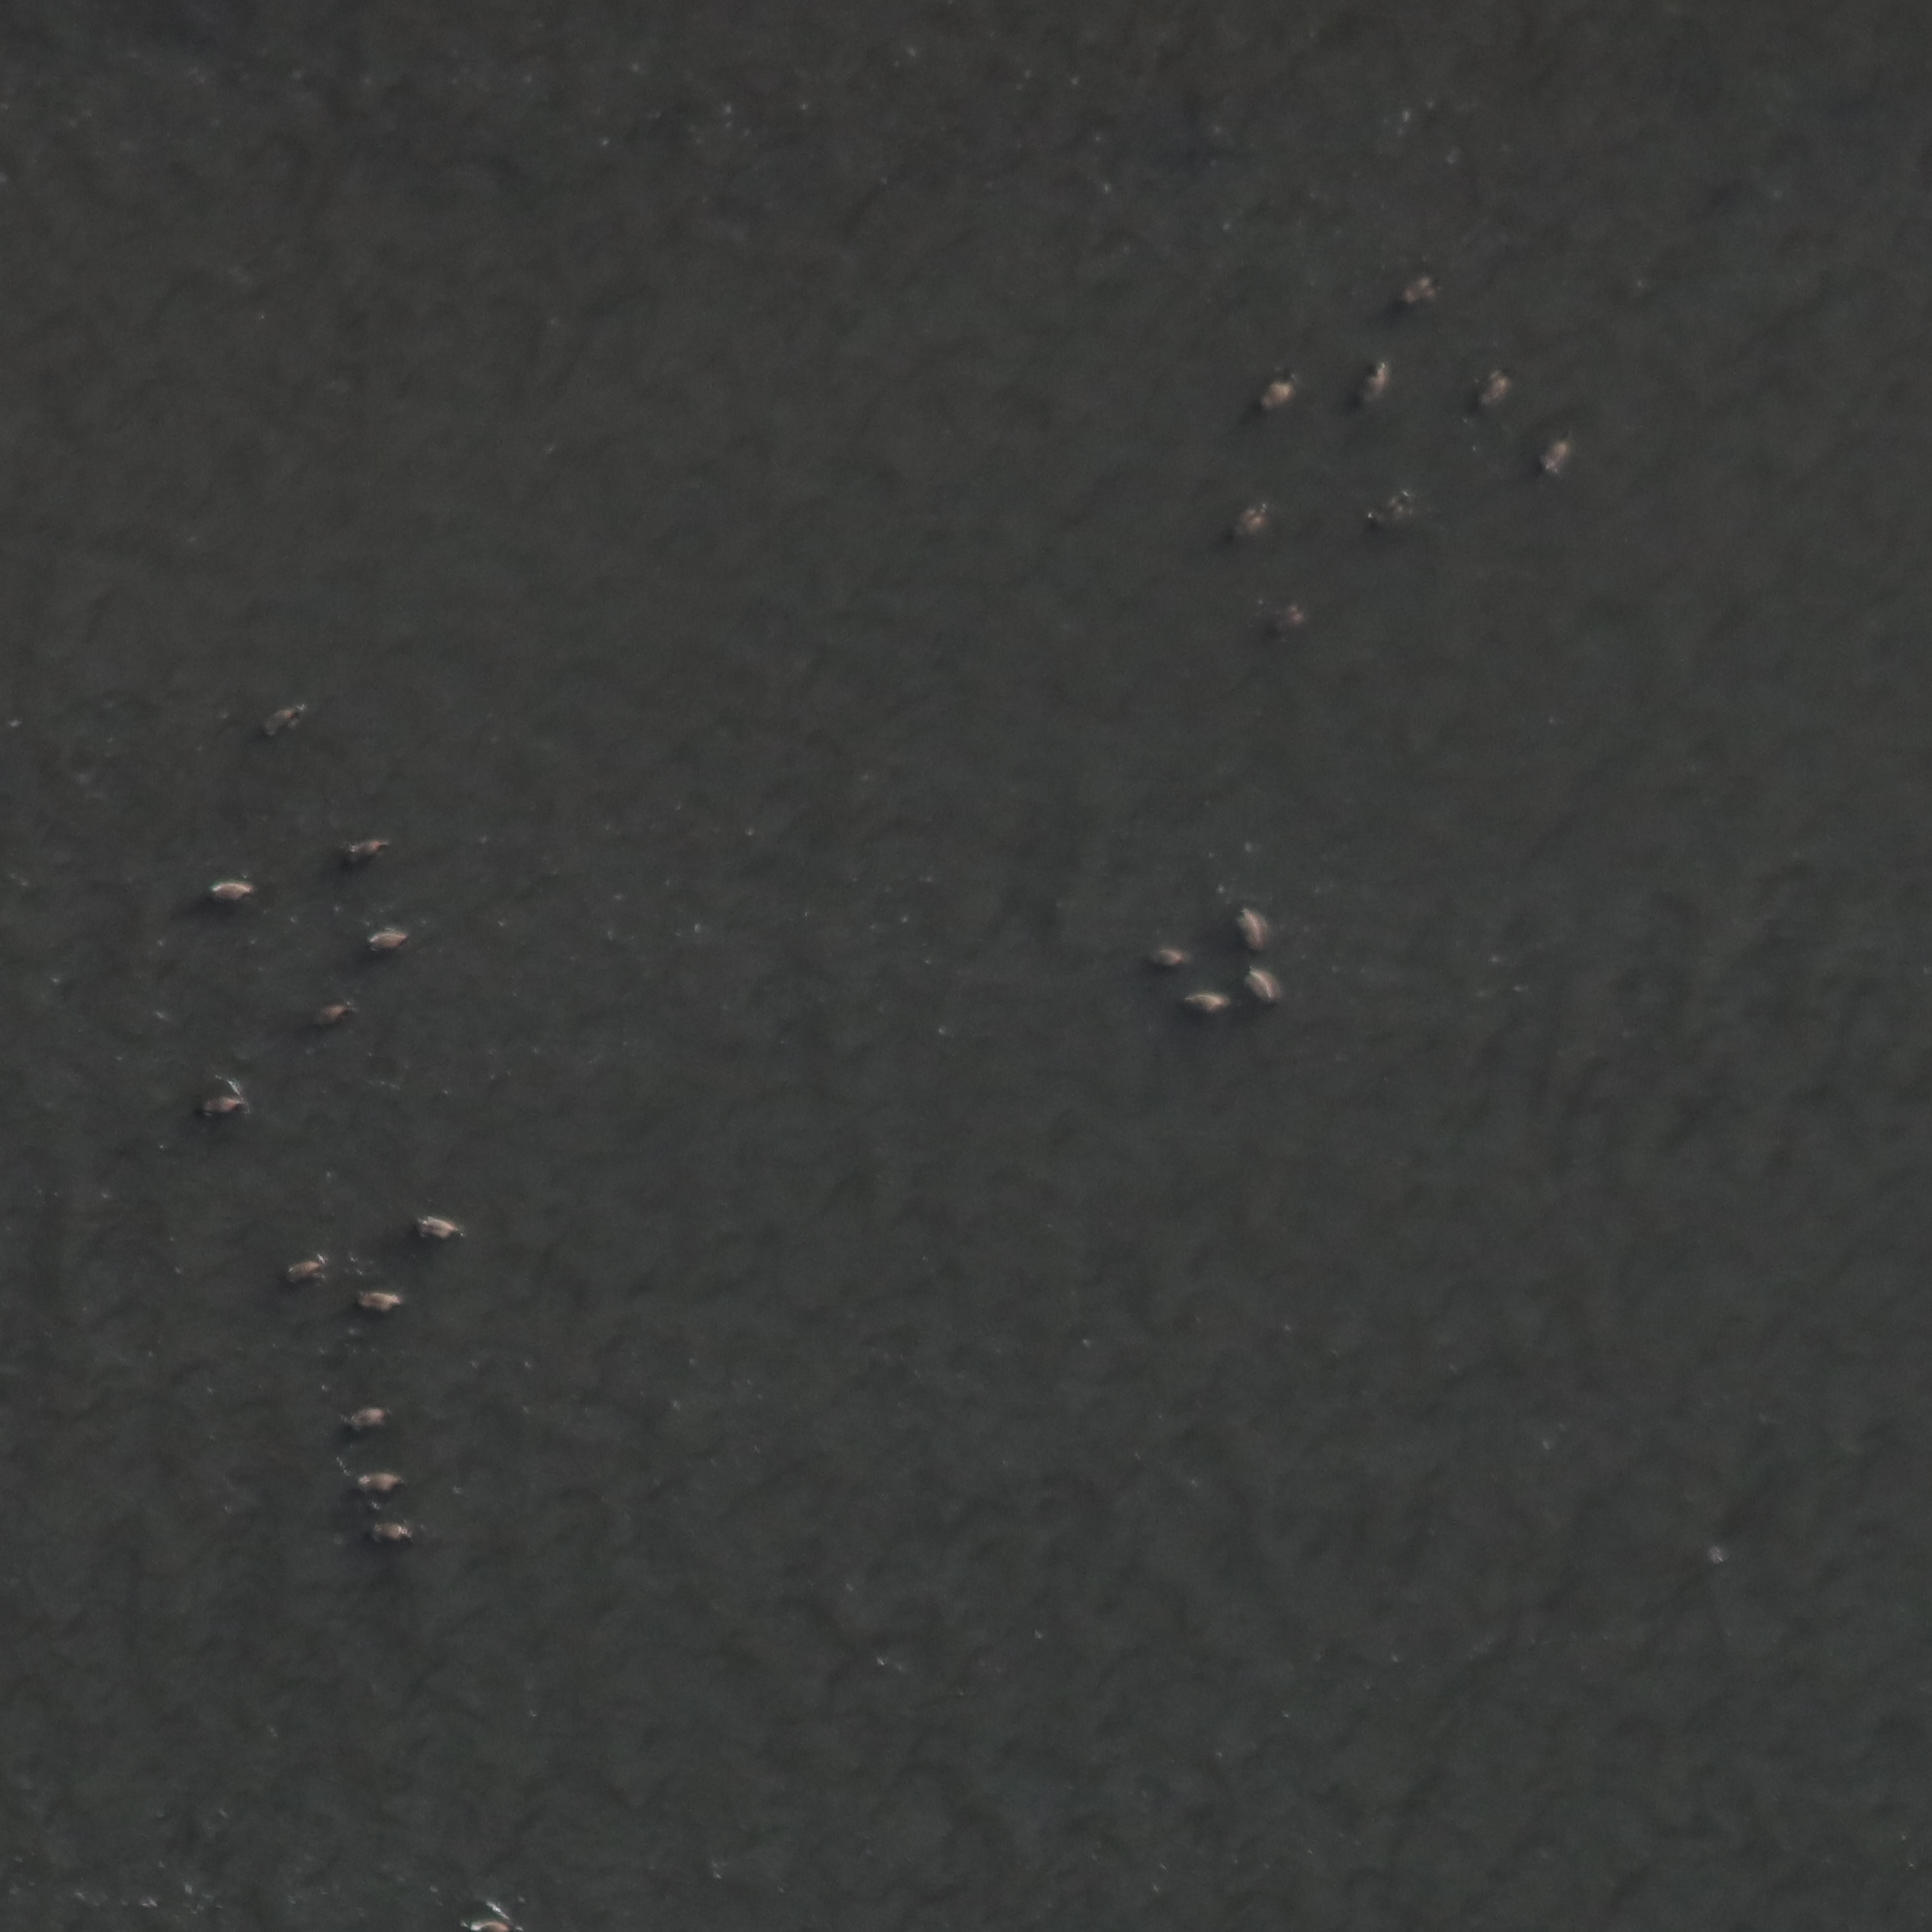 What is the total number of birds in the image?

25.